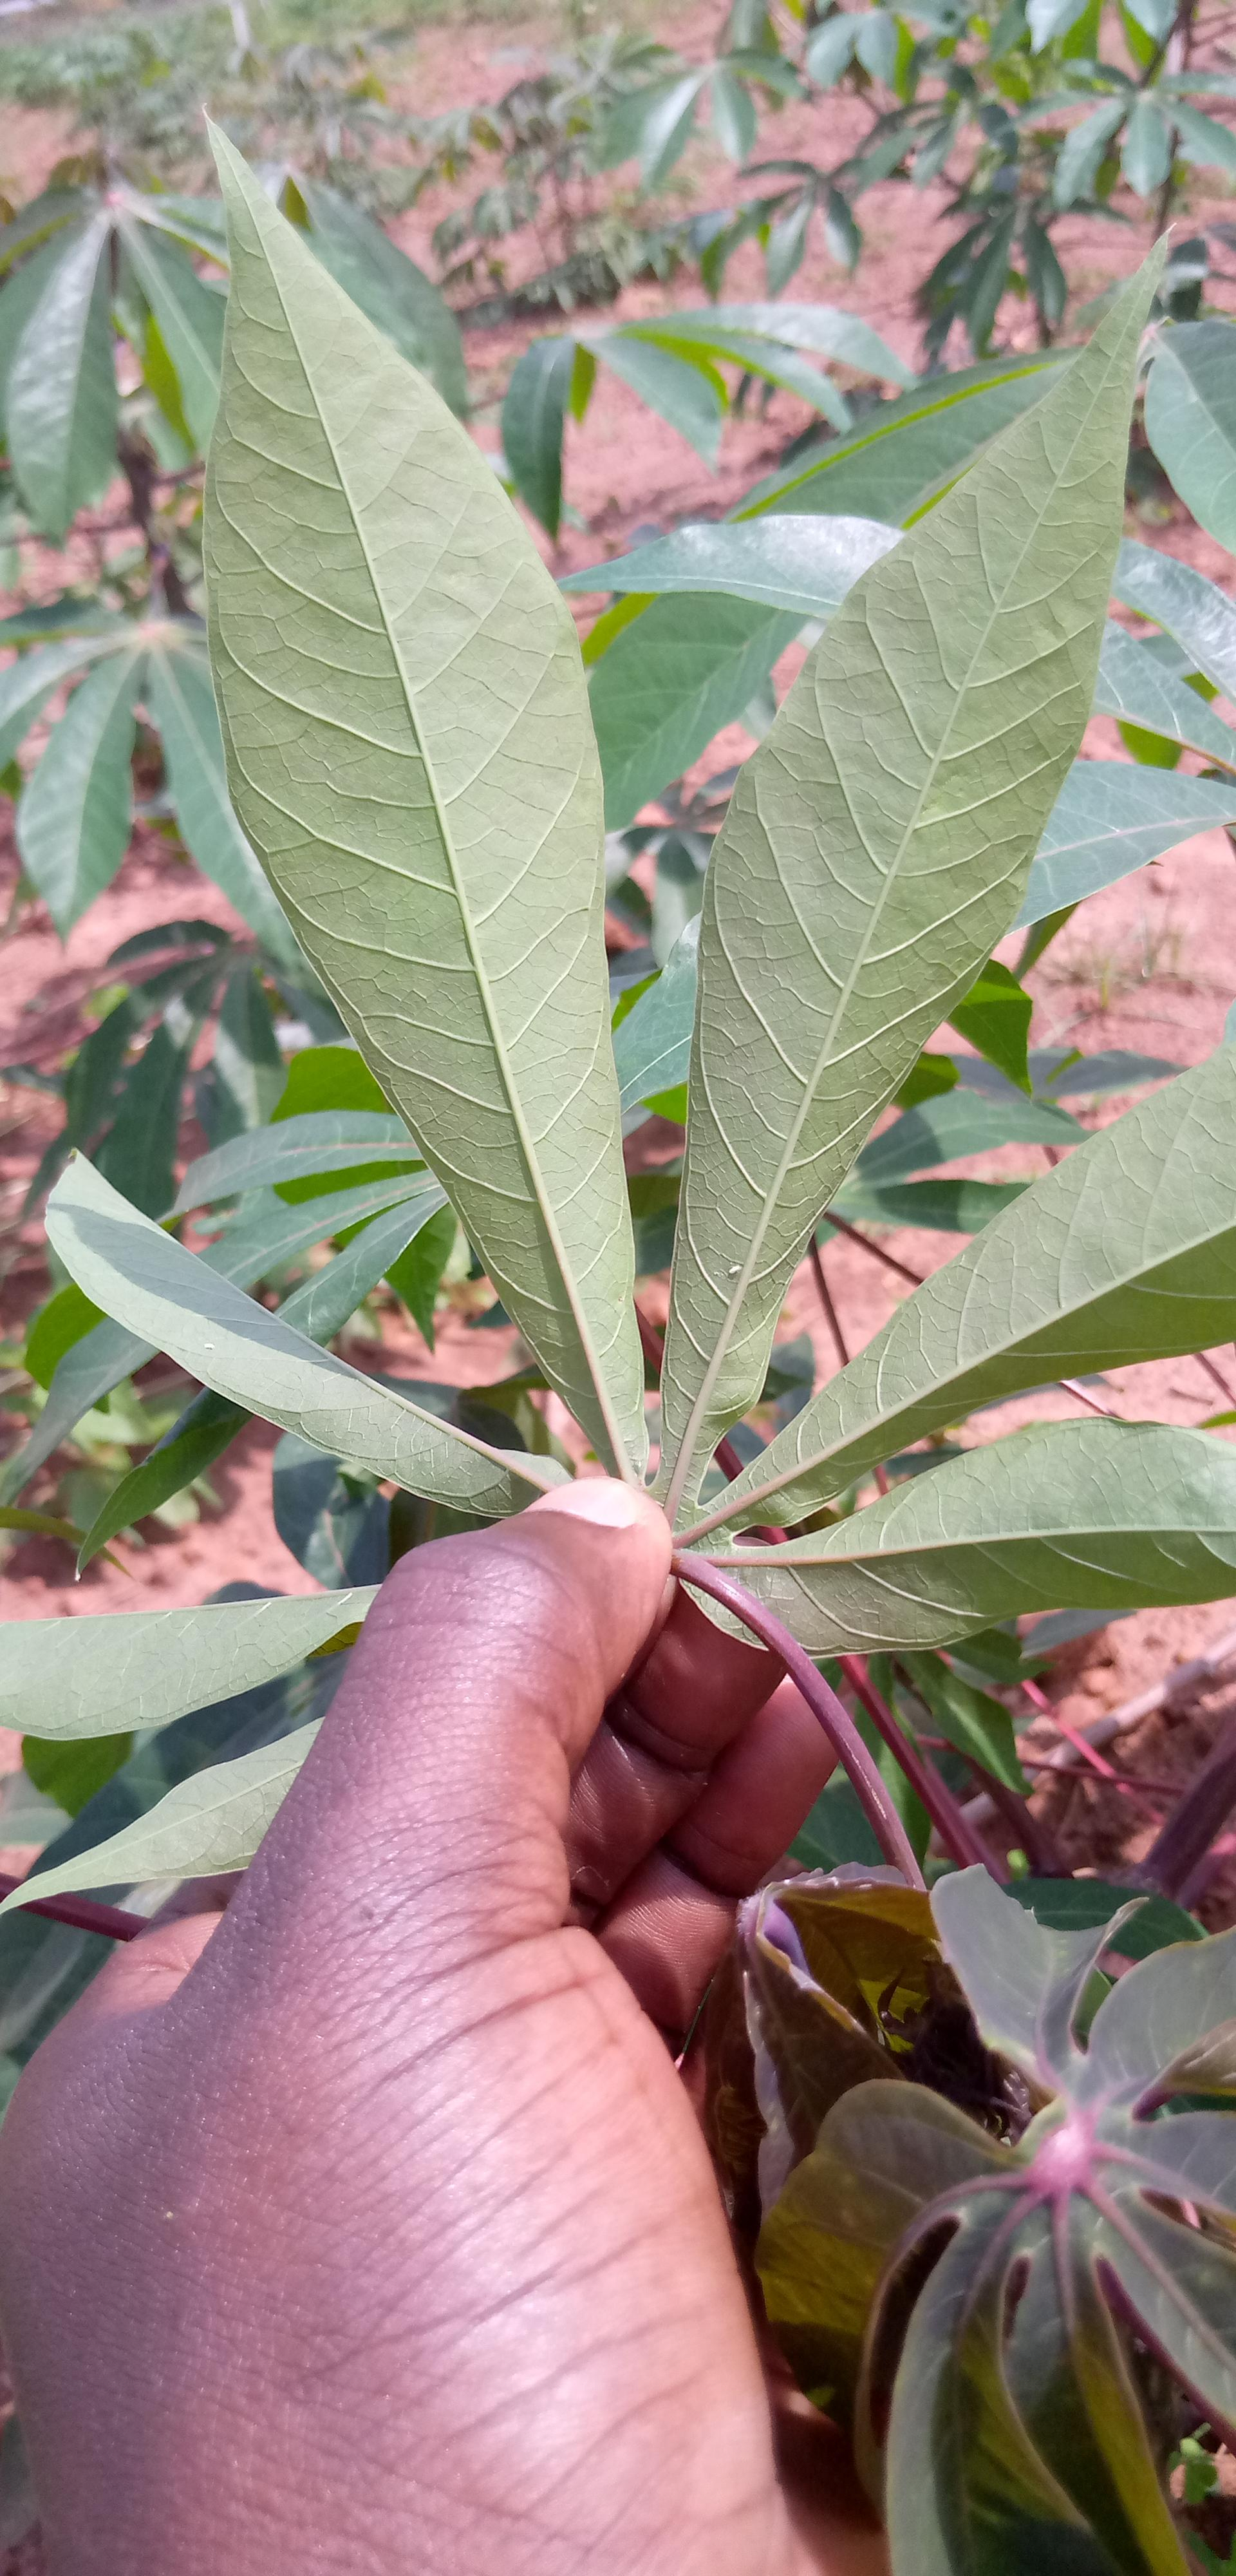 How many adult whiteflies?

2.